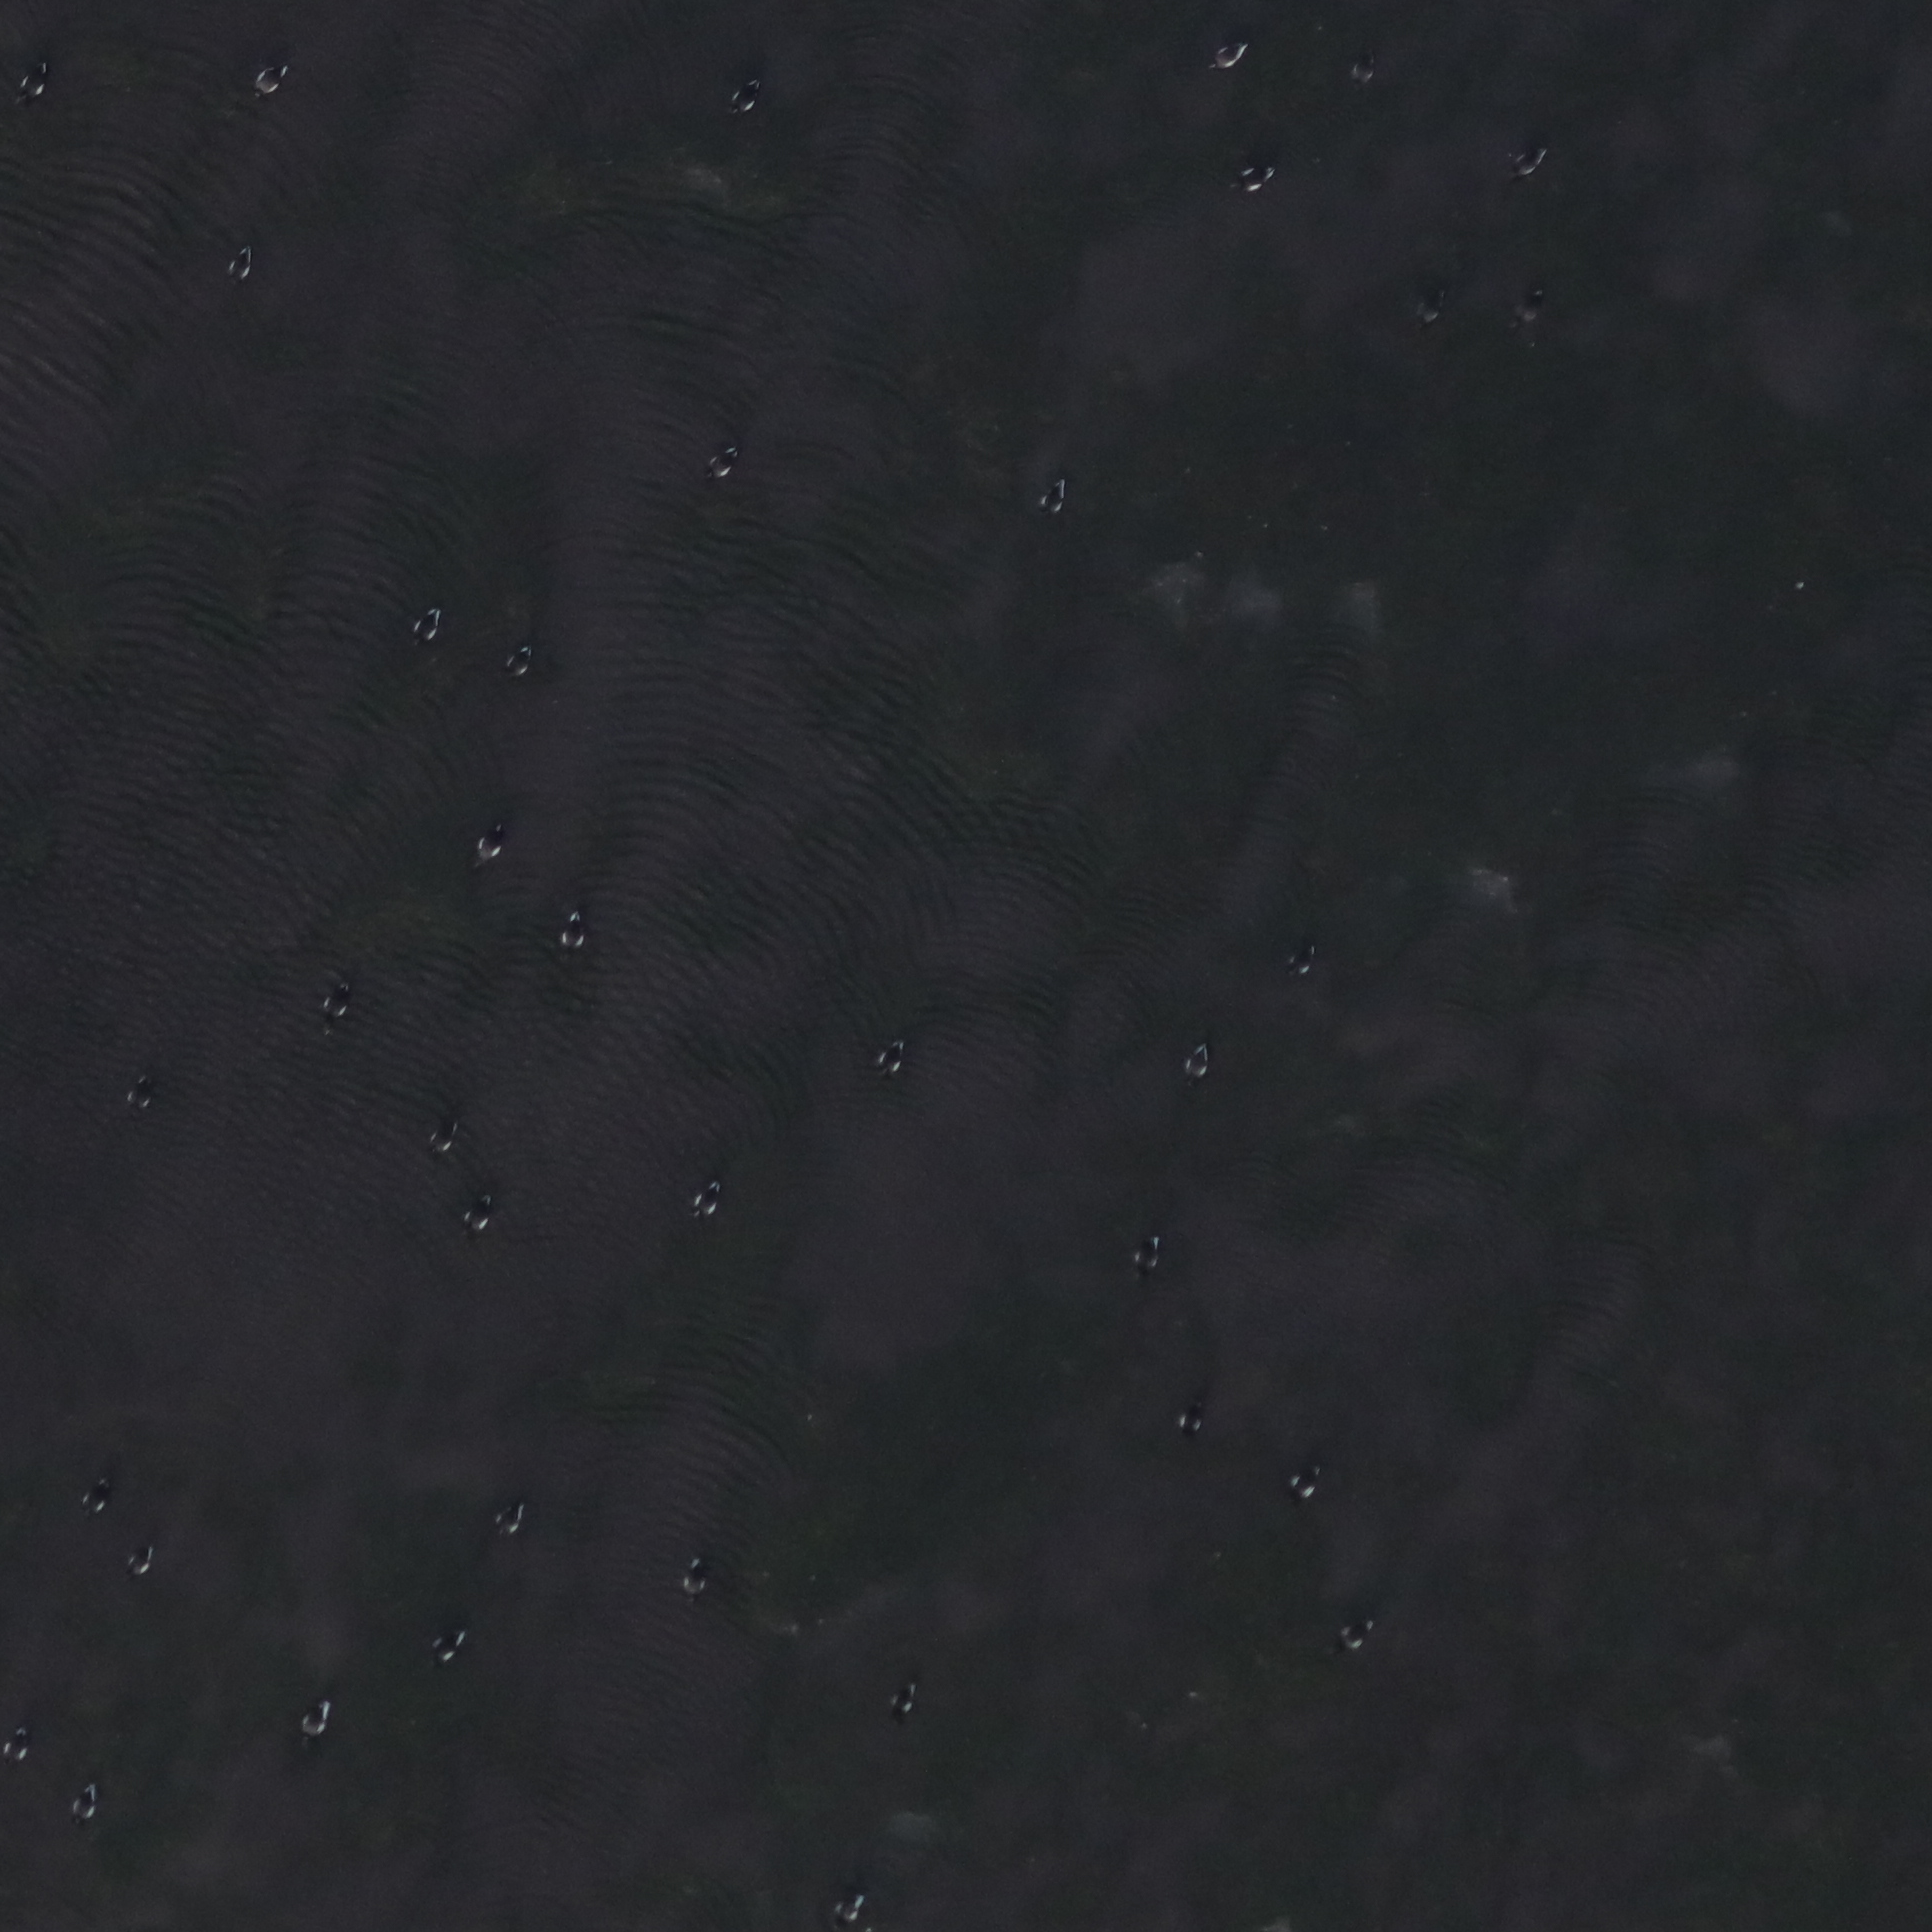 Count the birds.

38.